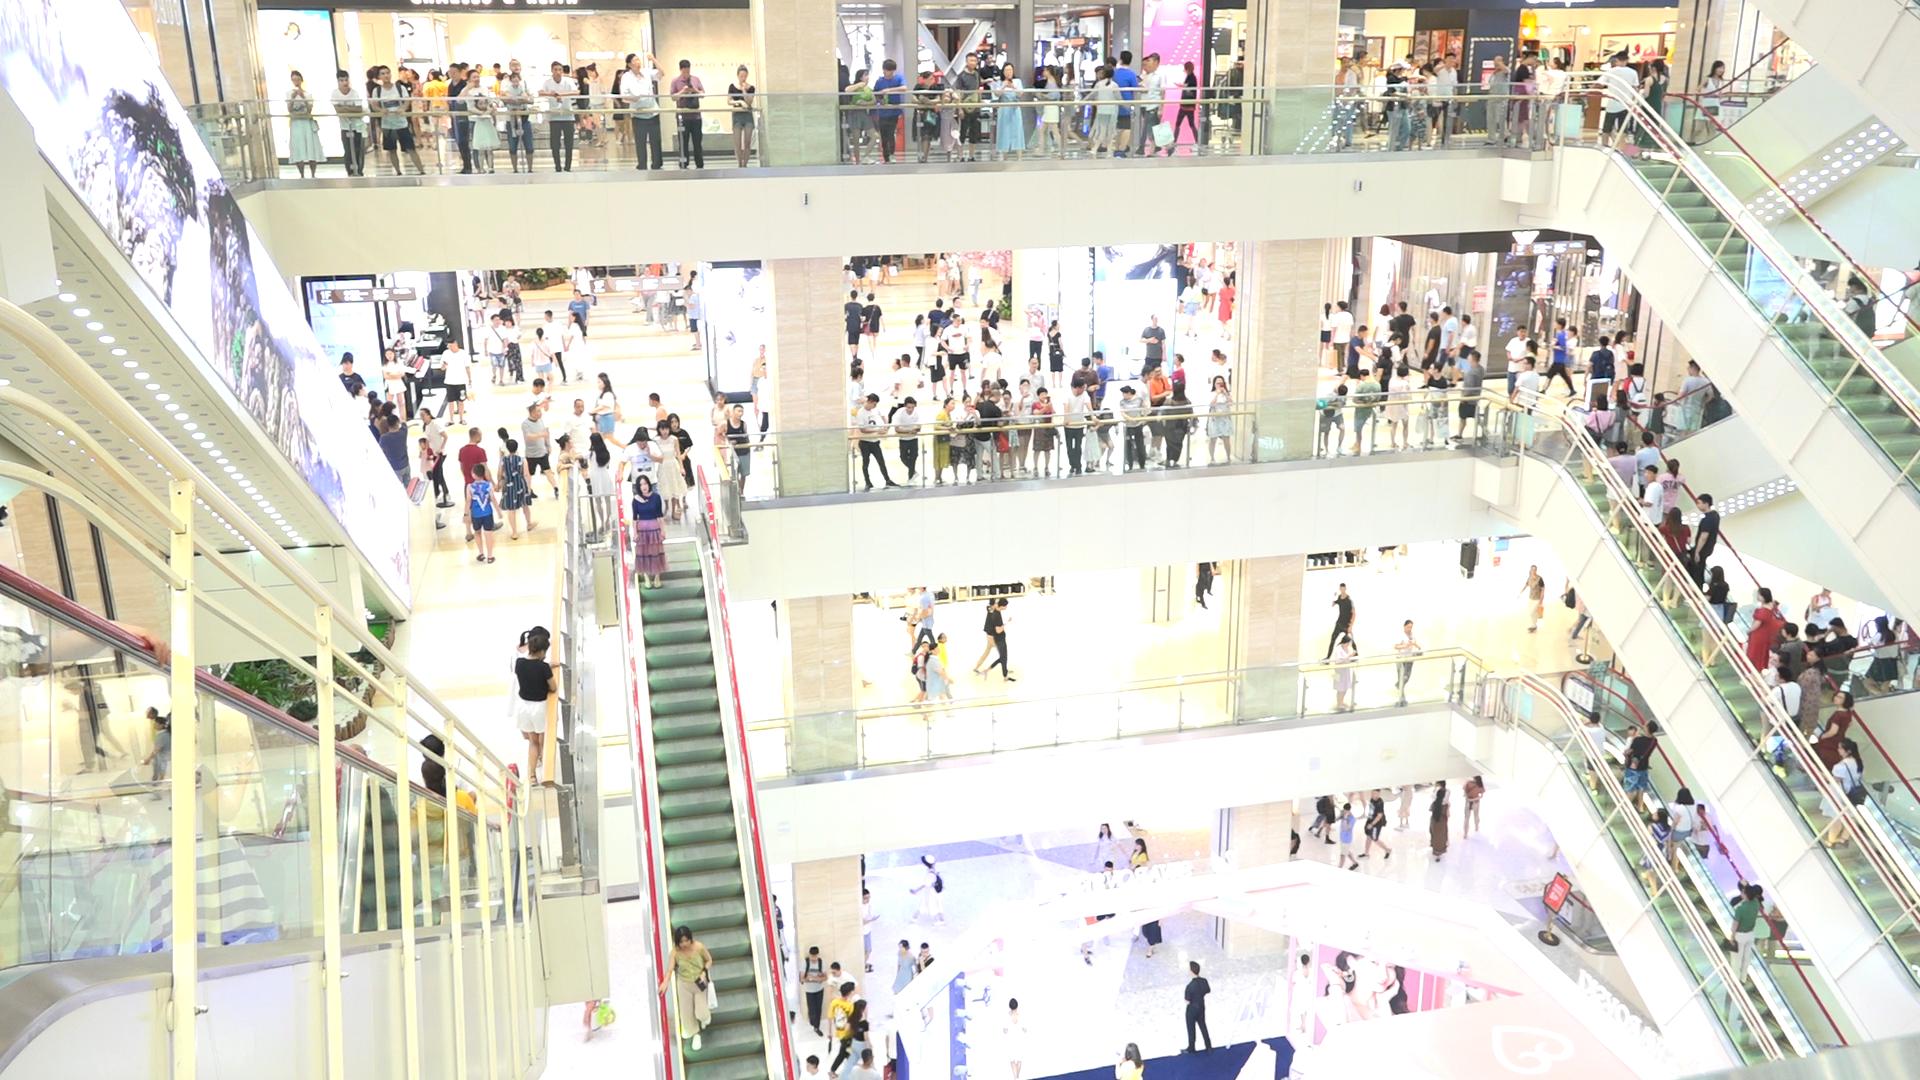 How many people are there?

276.